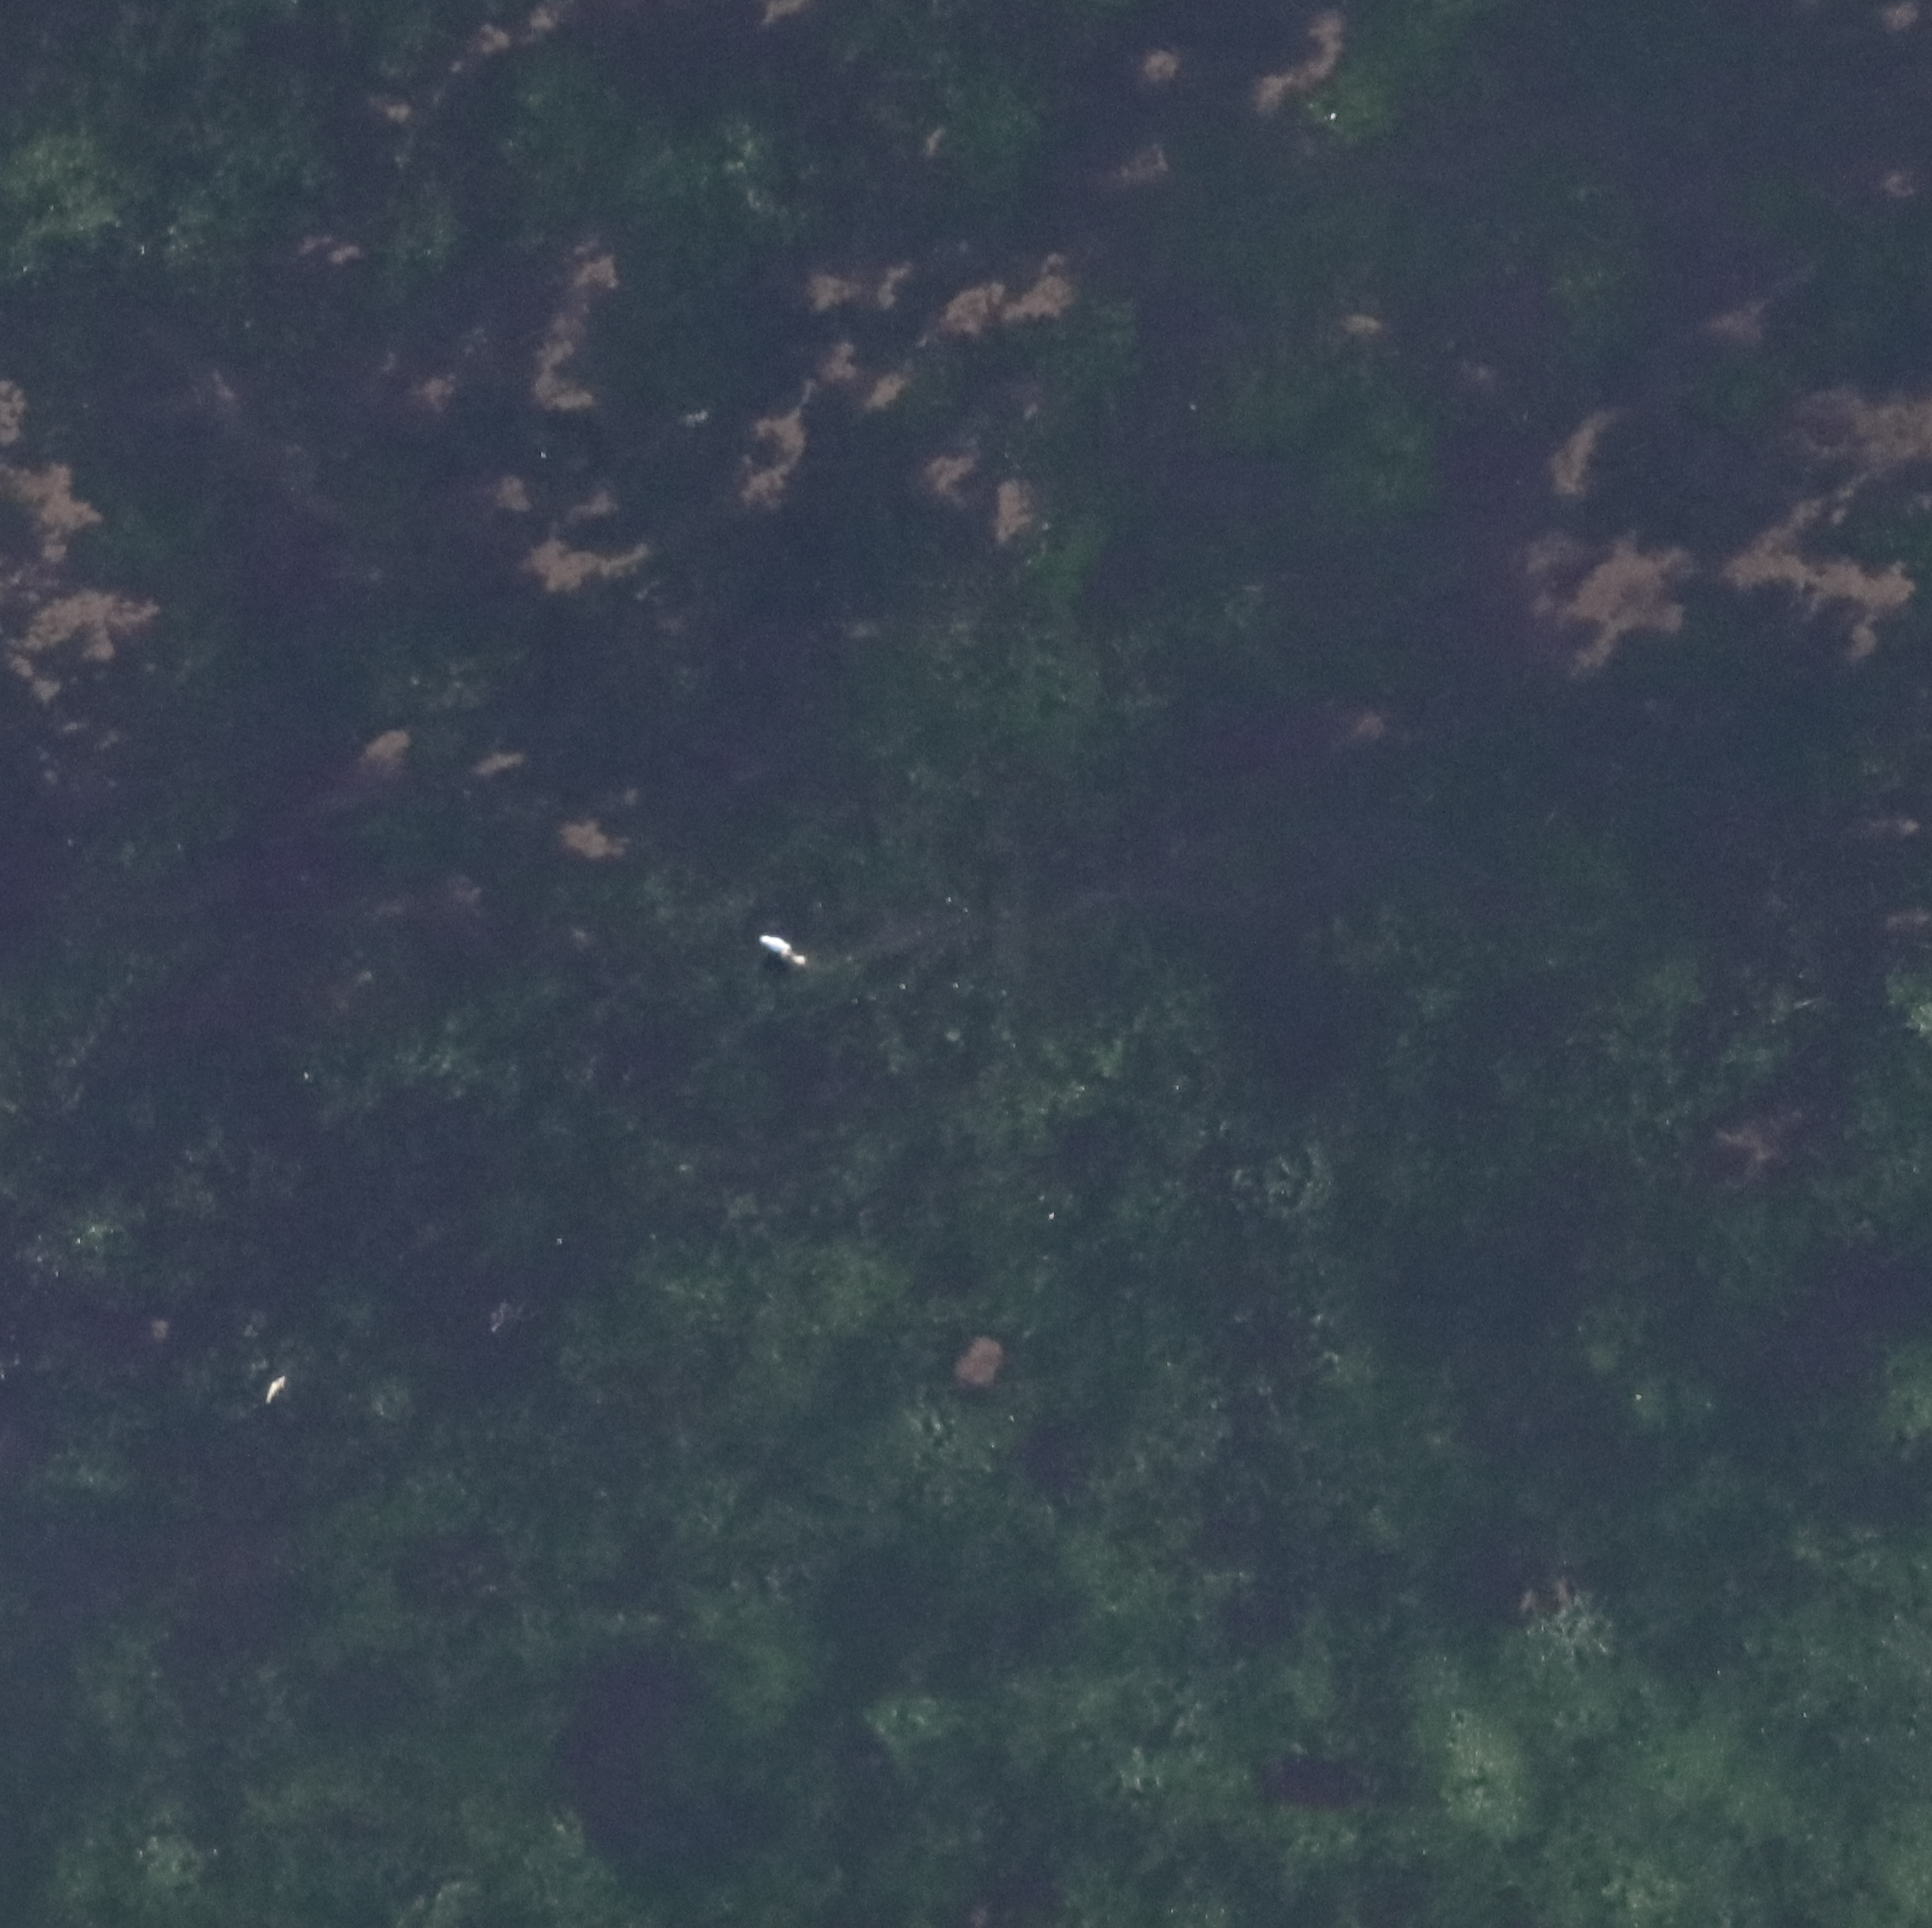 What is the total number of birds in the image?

1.